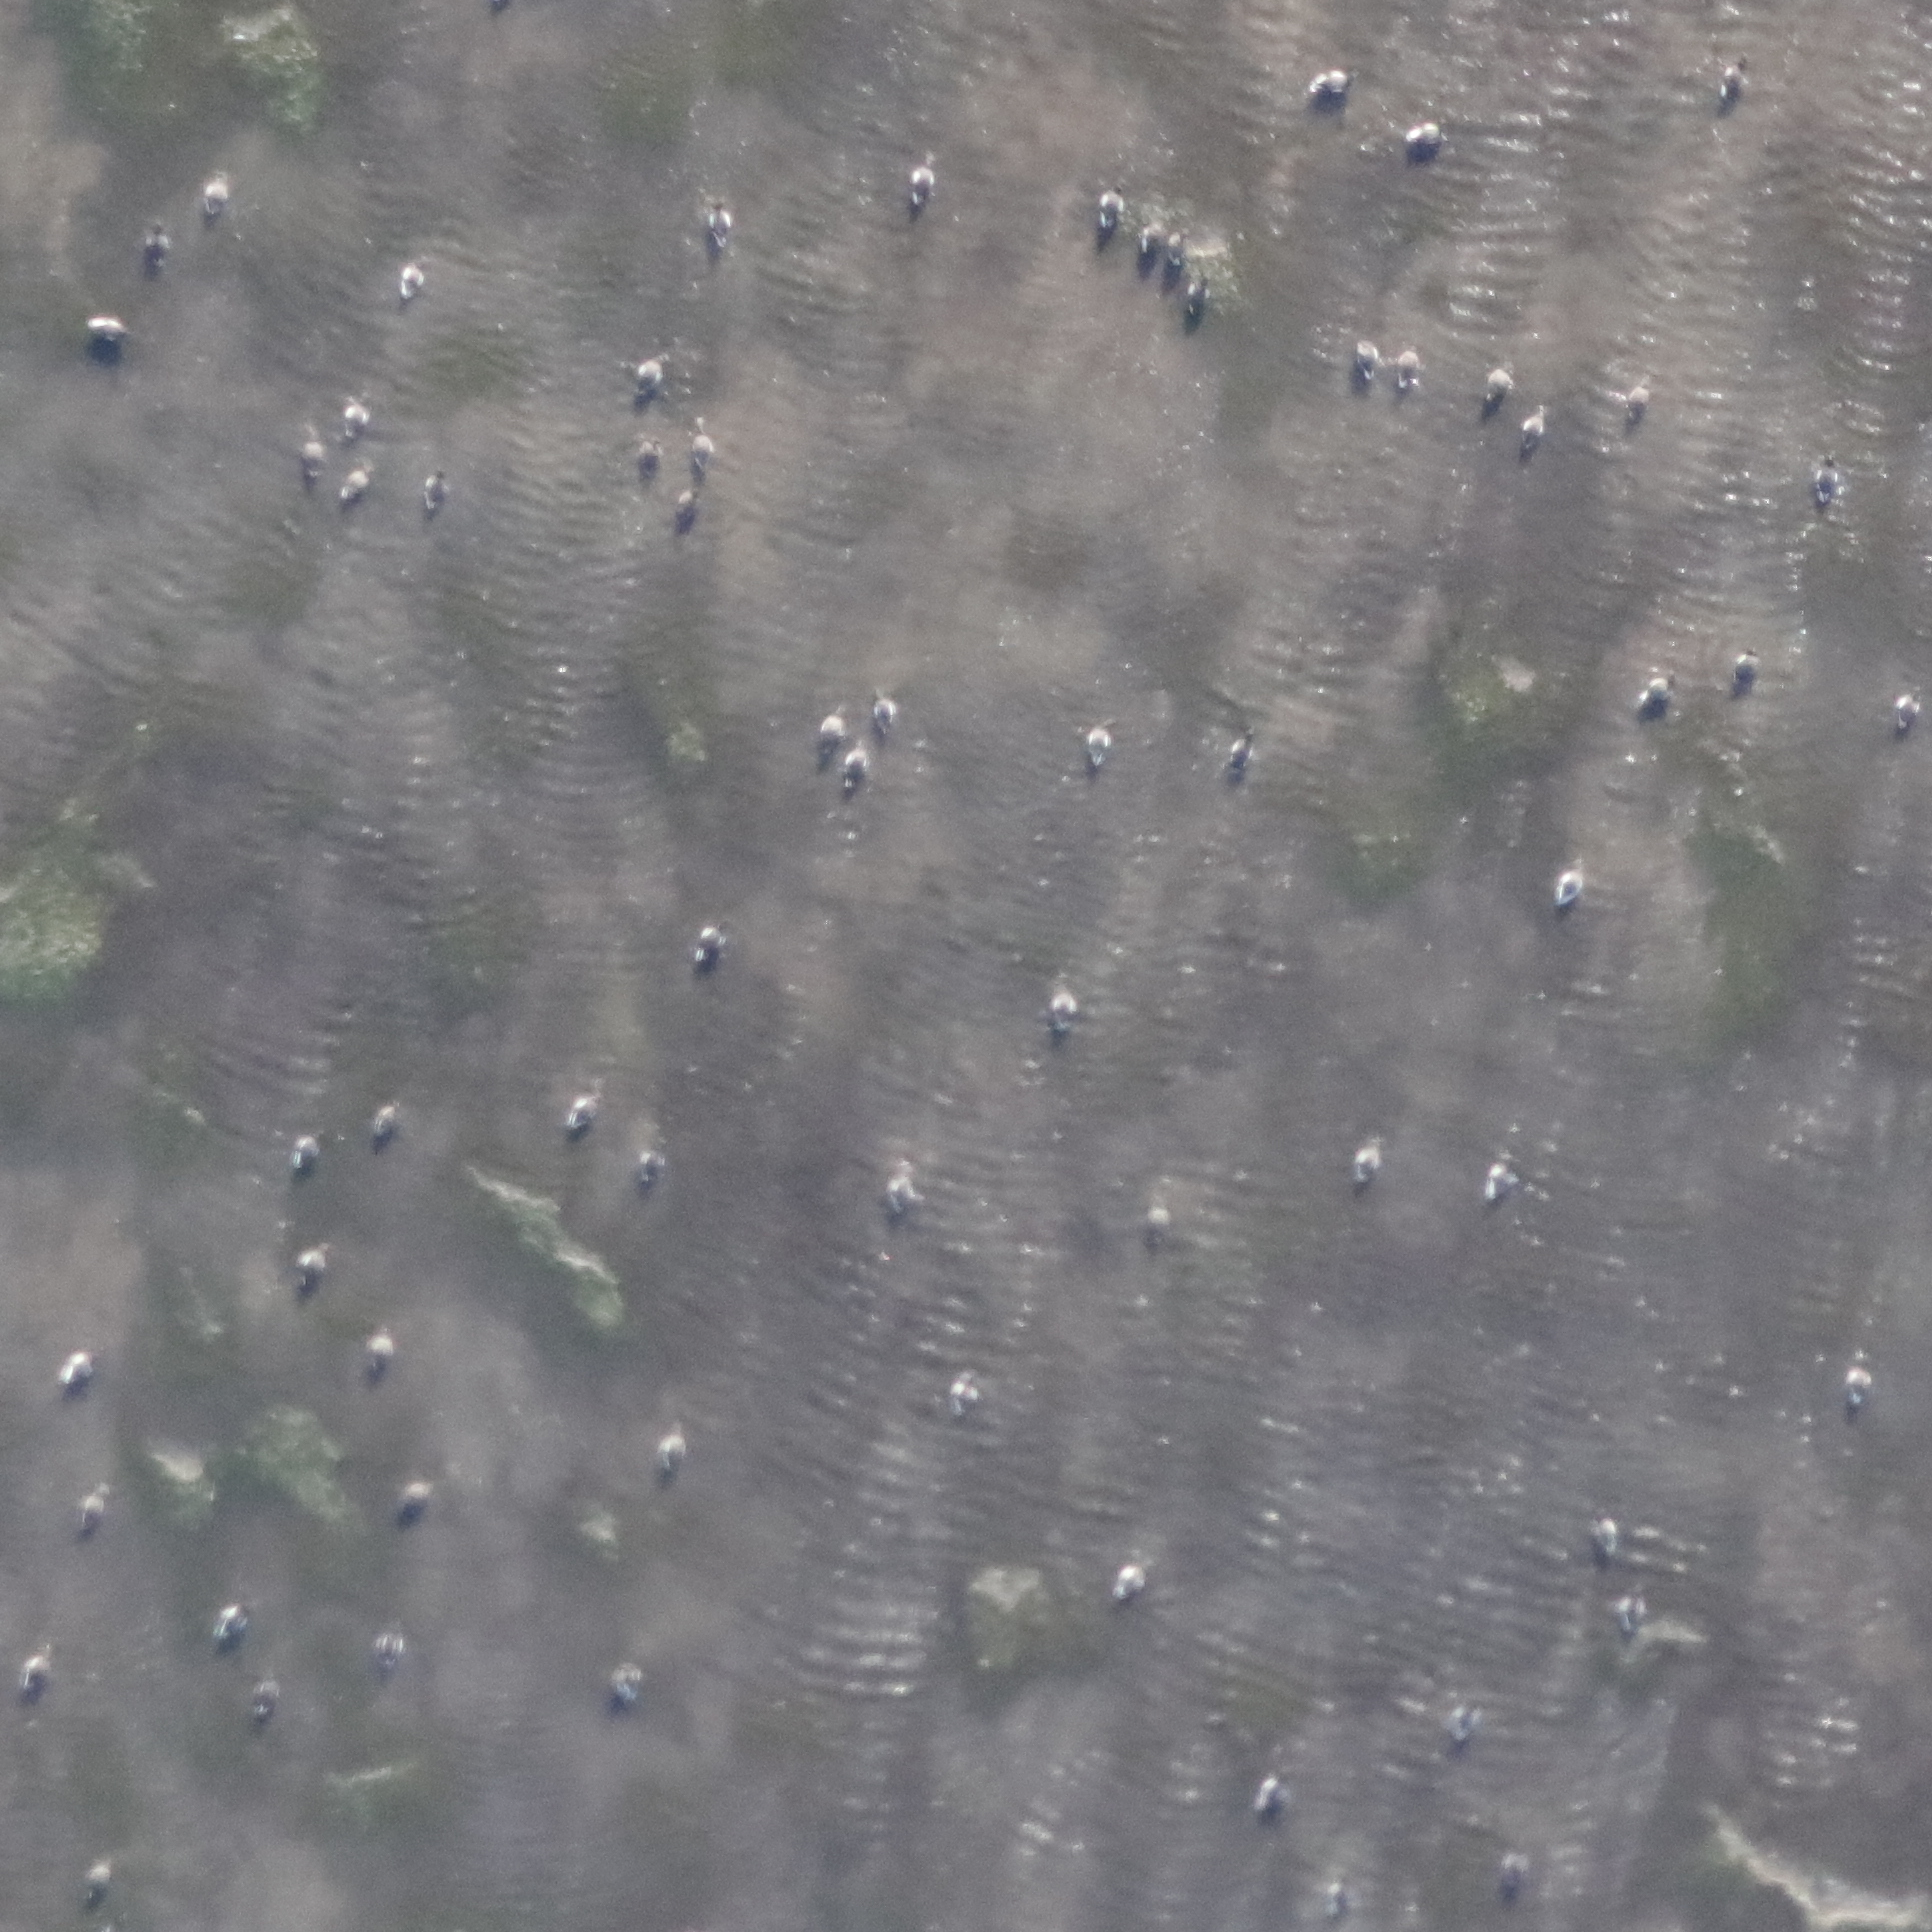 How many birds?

64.